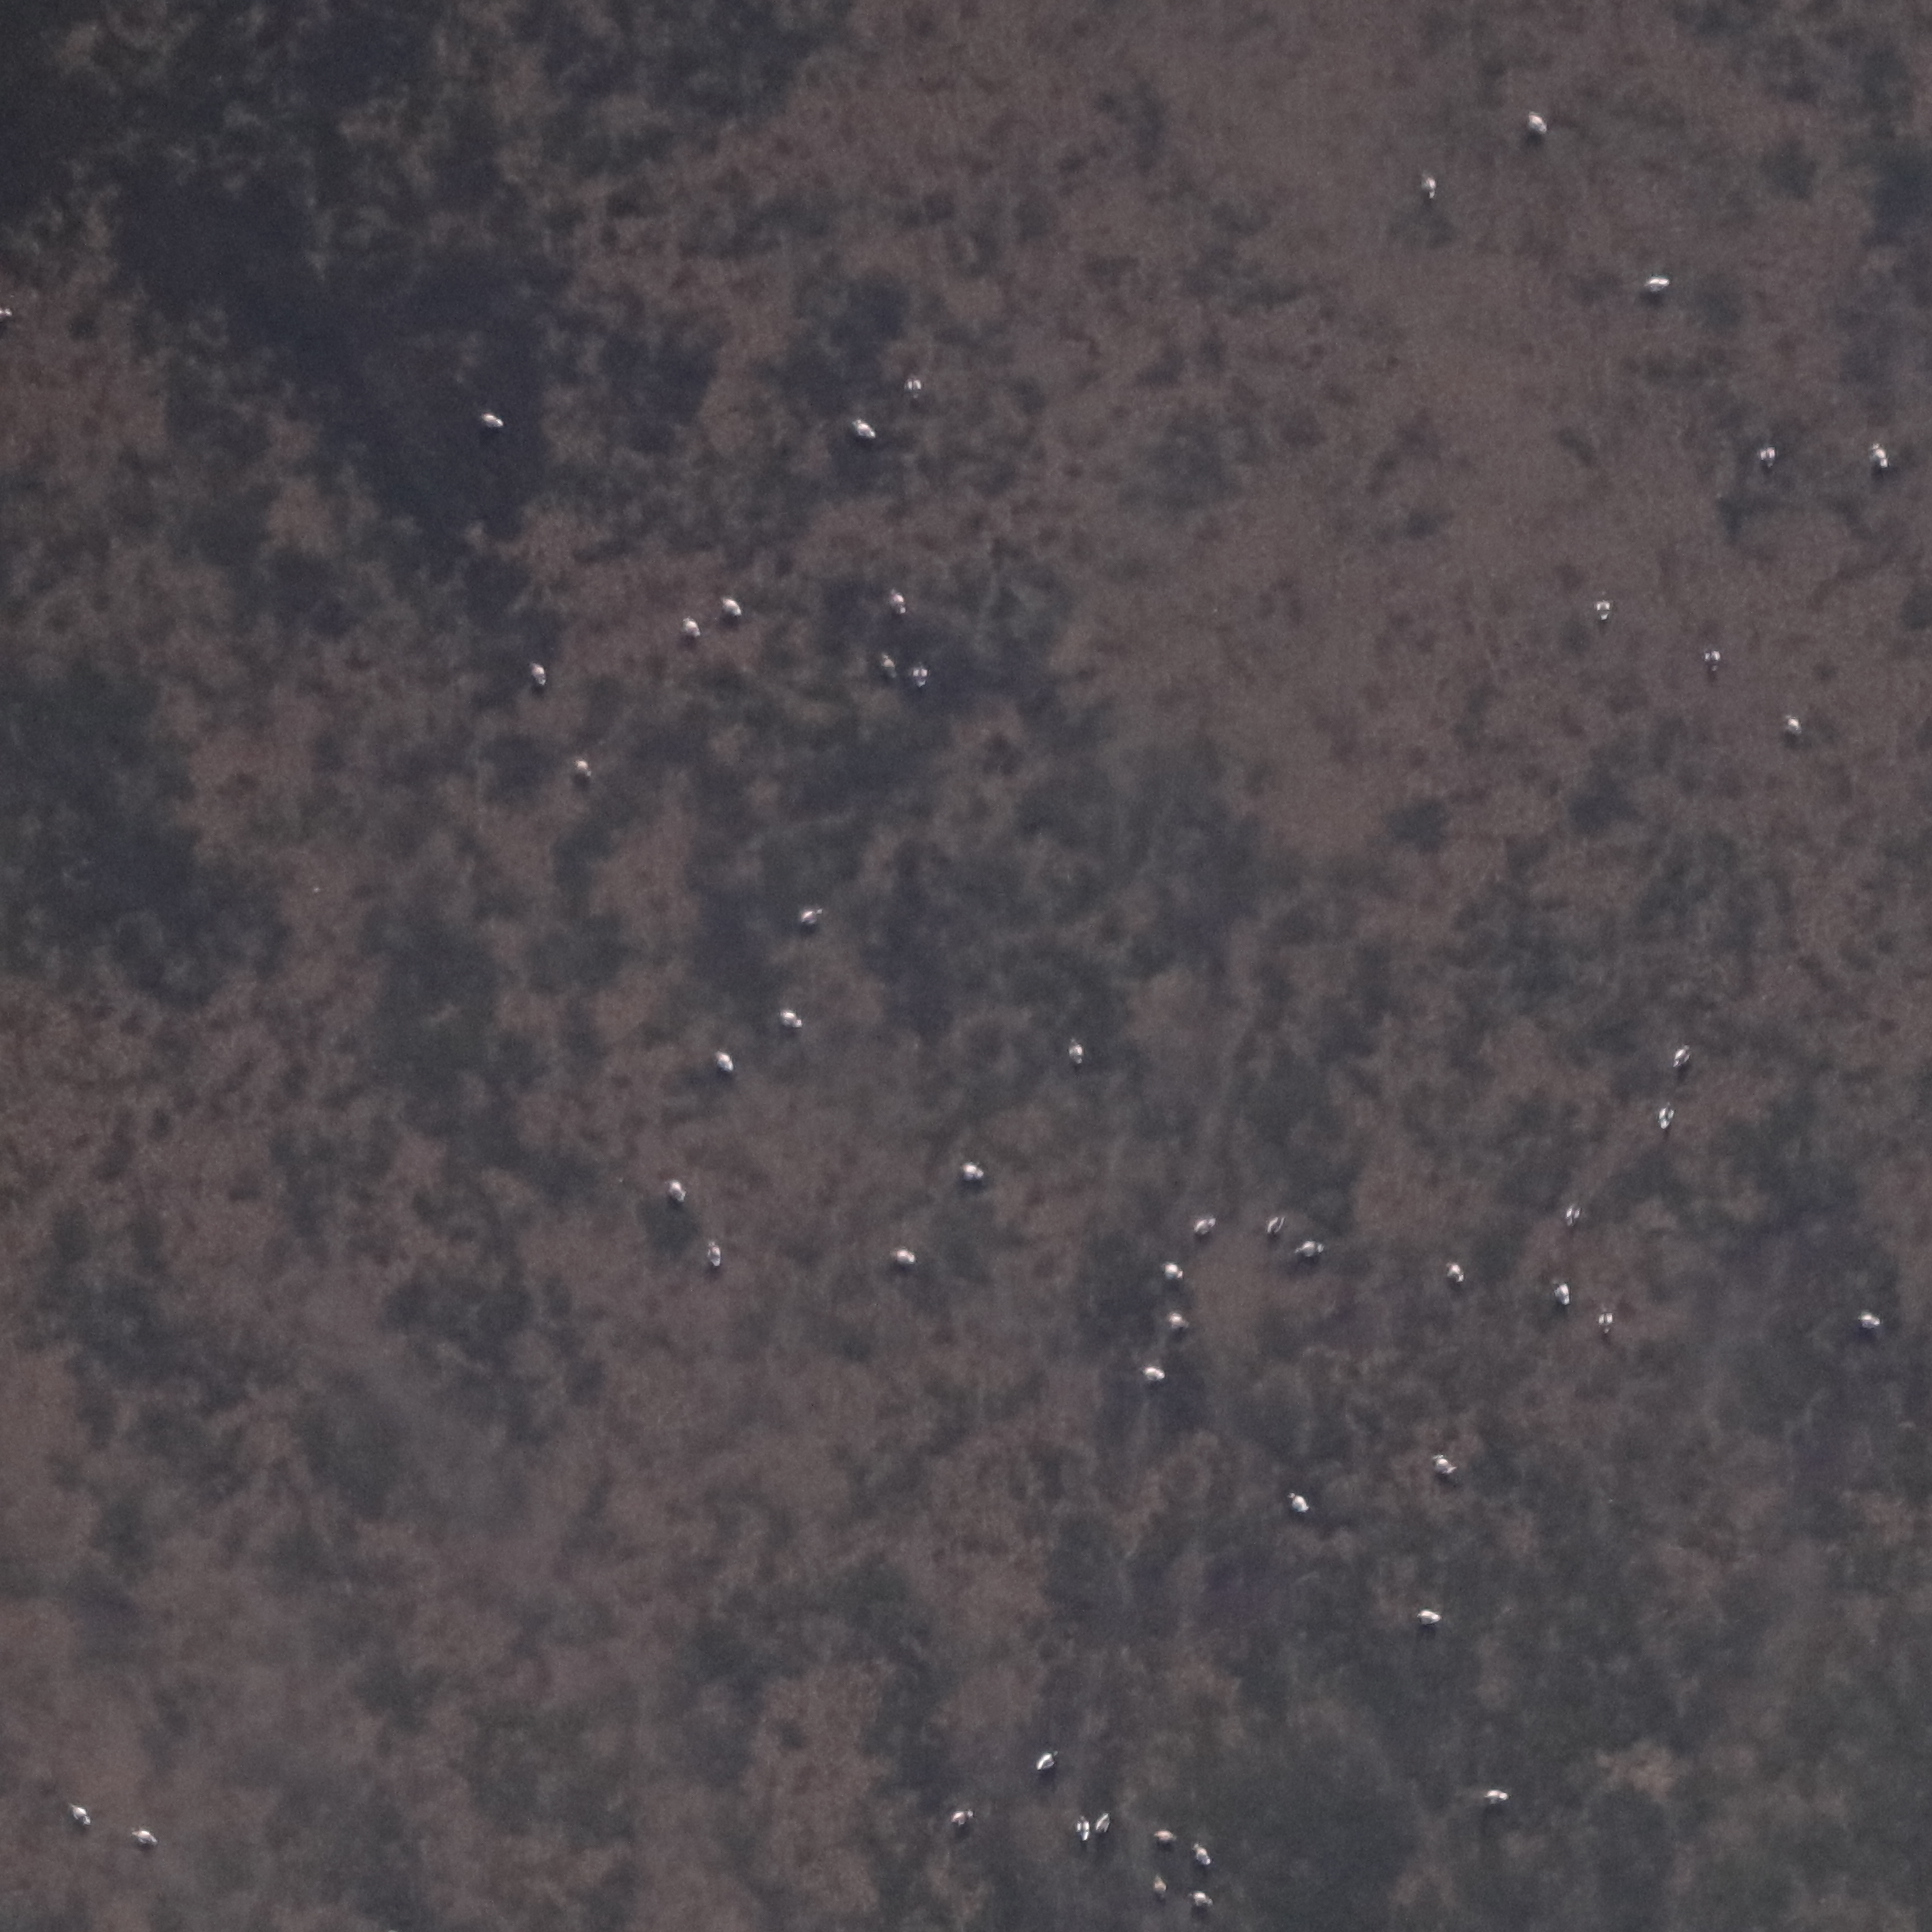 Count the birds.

53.